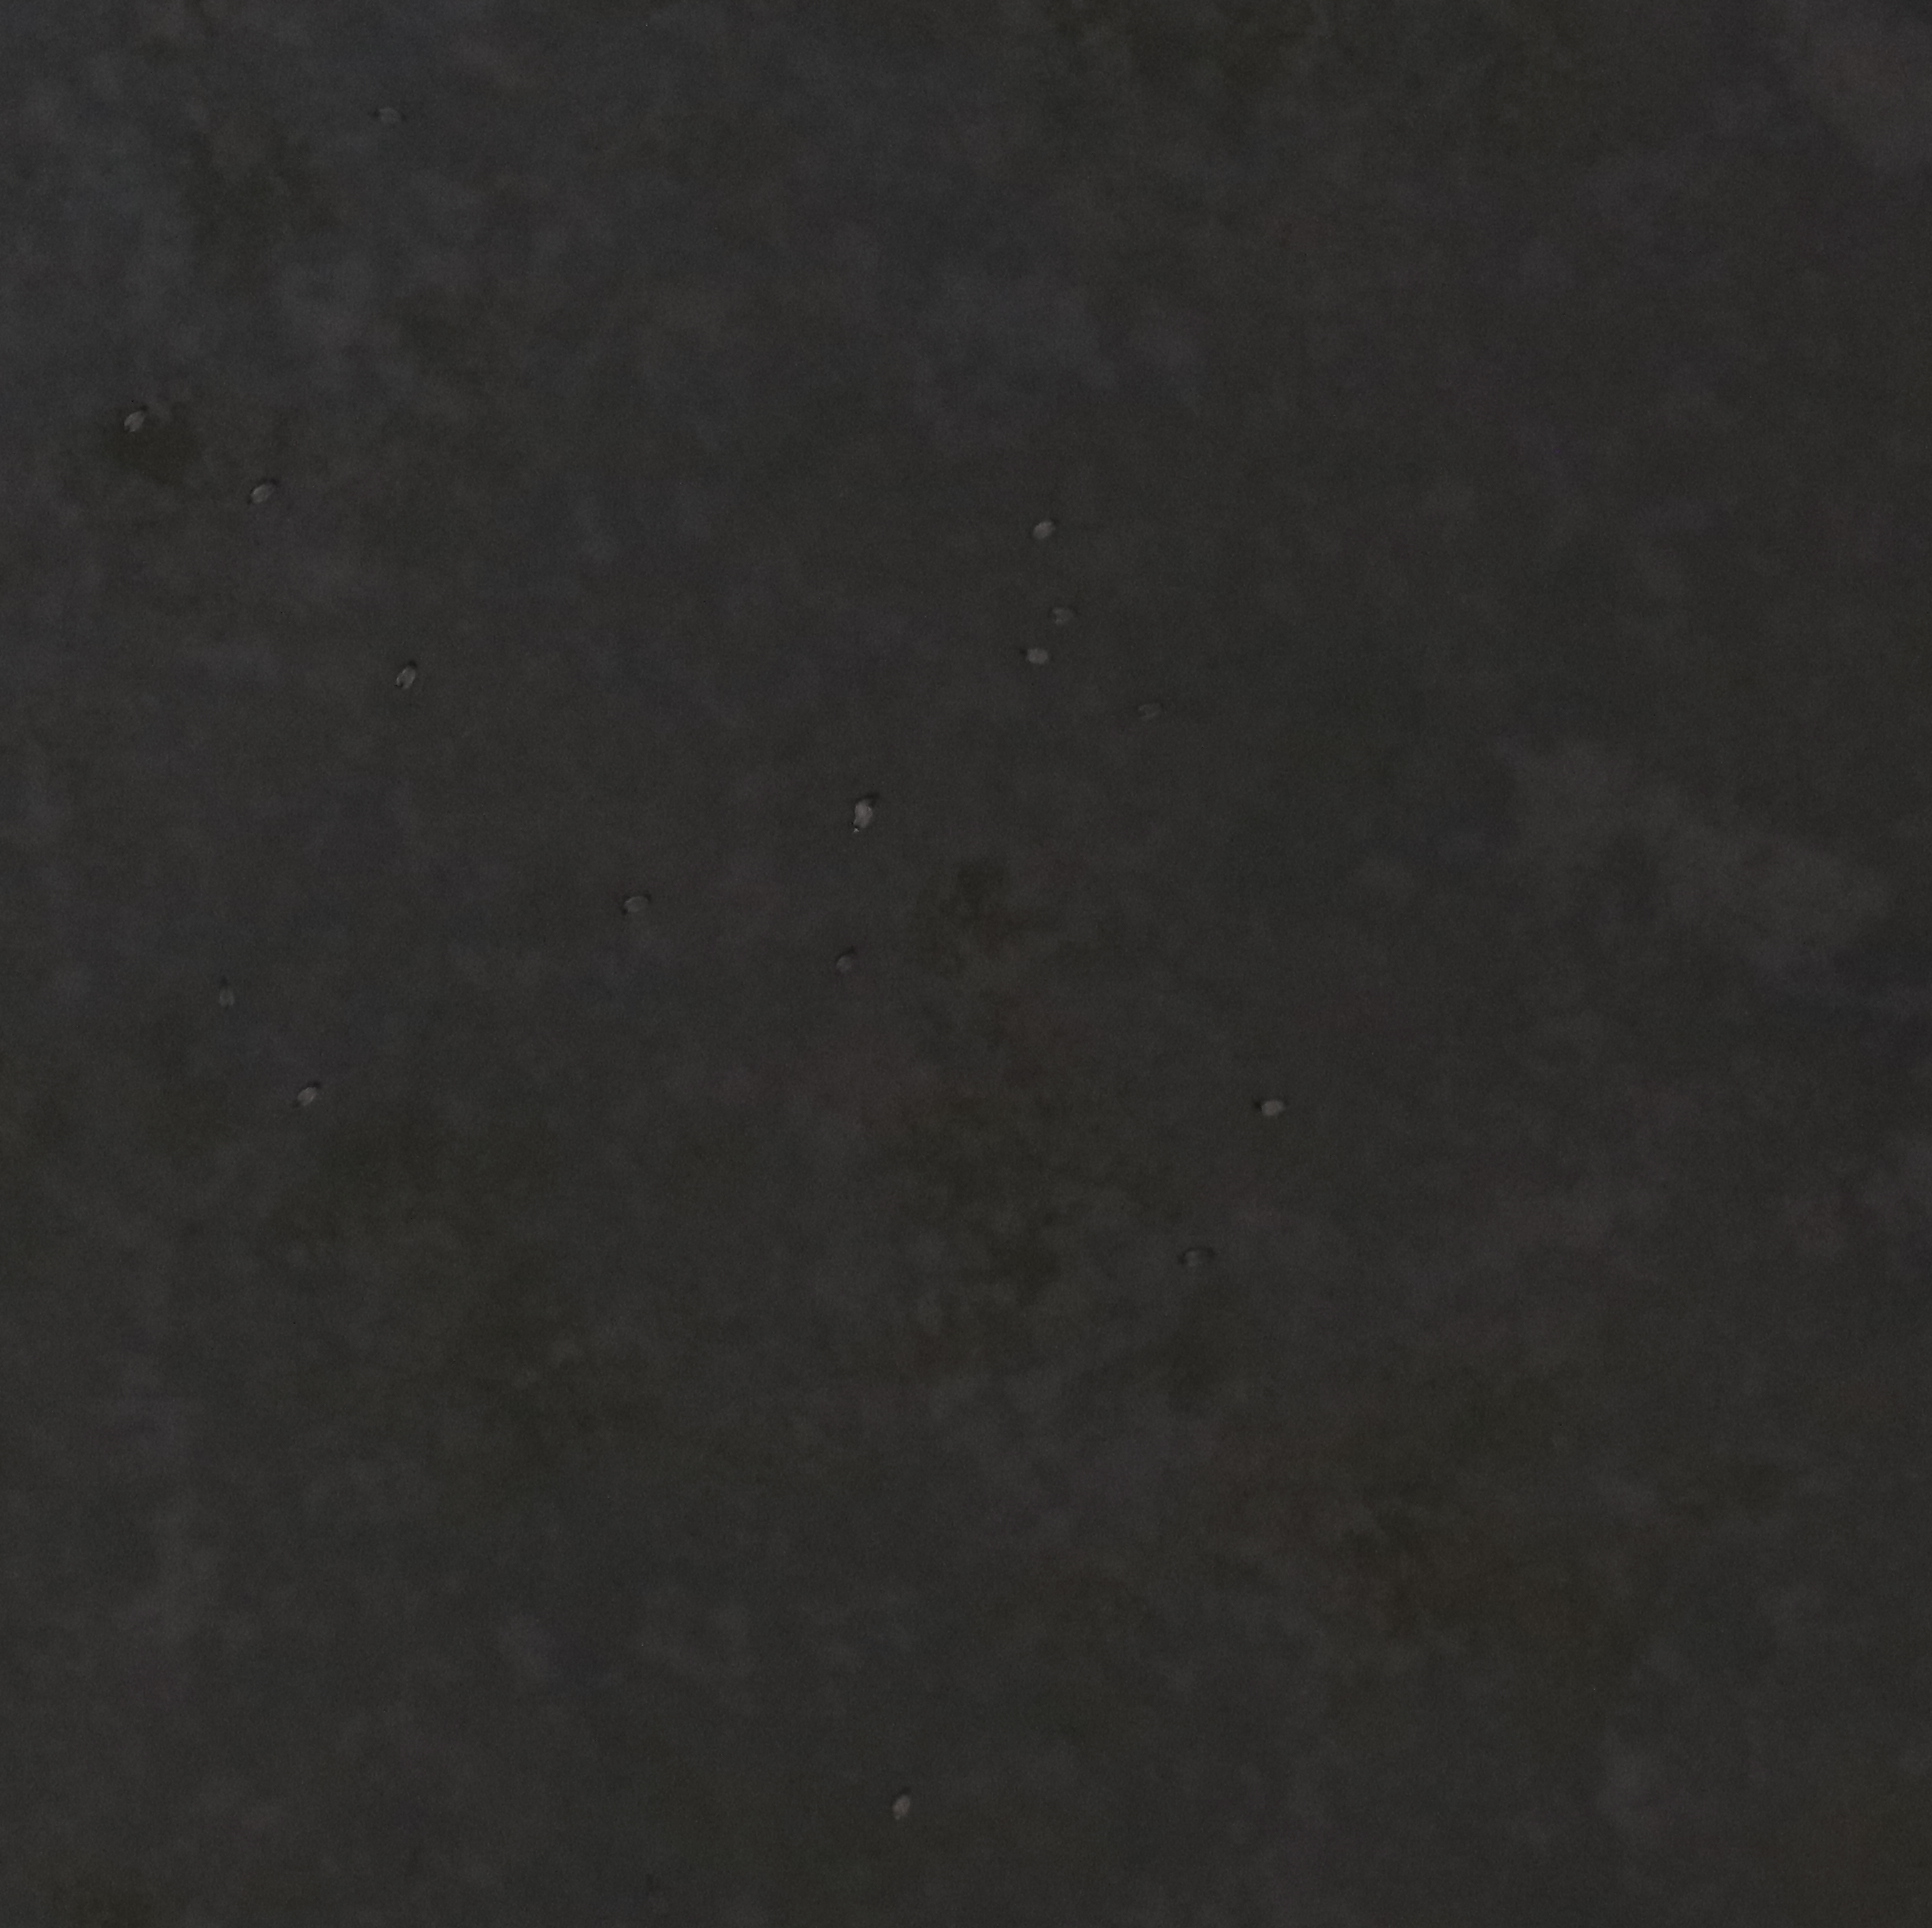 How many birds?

16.